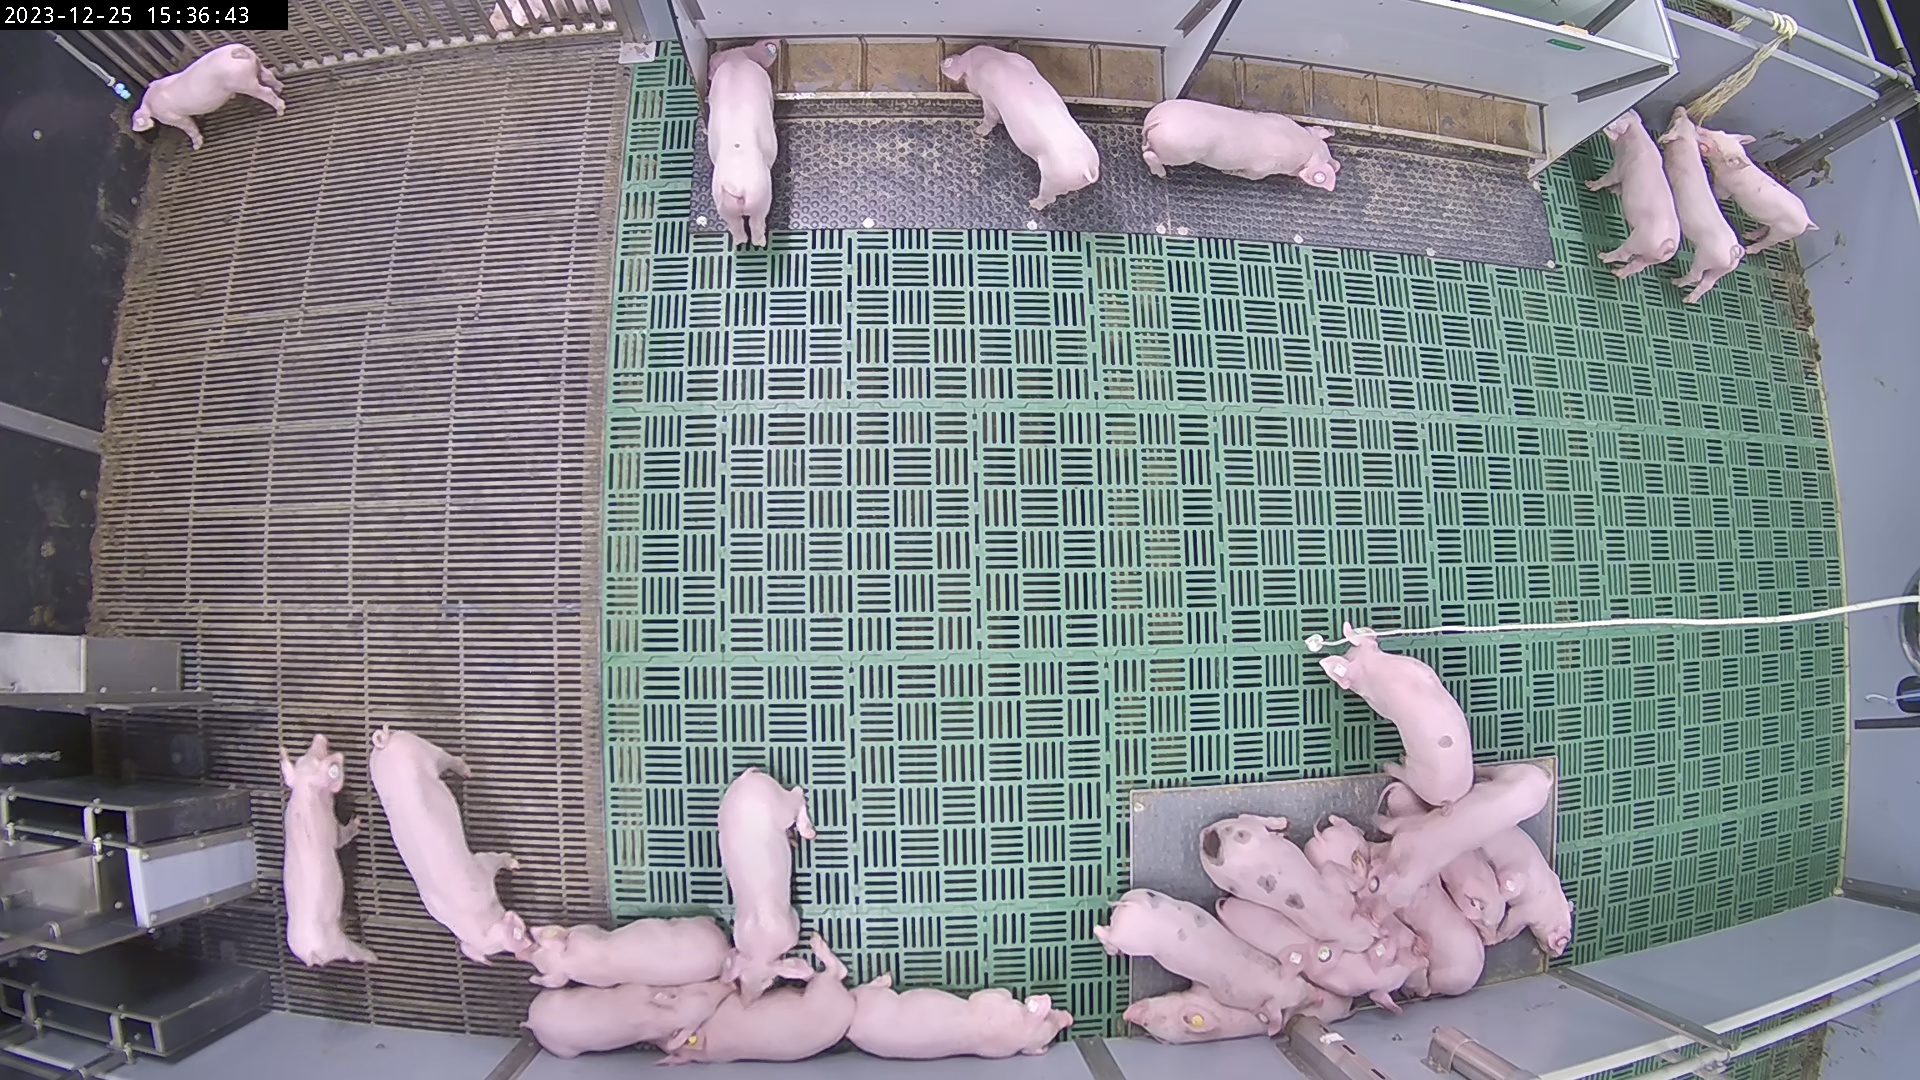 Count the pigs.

25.